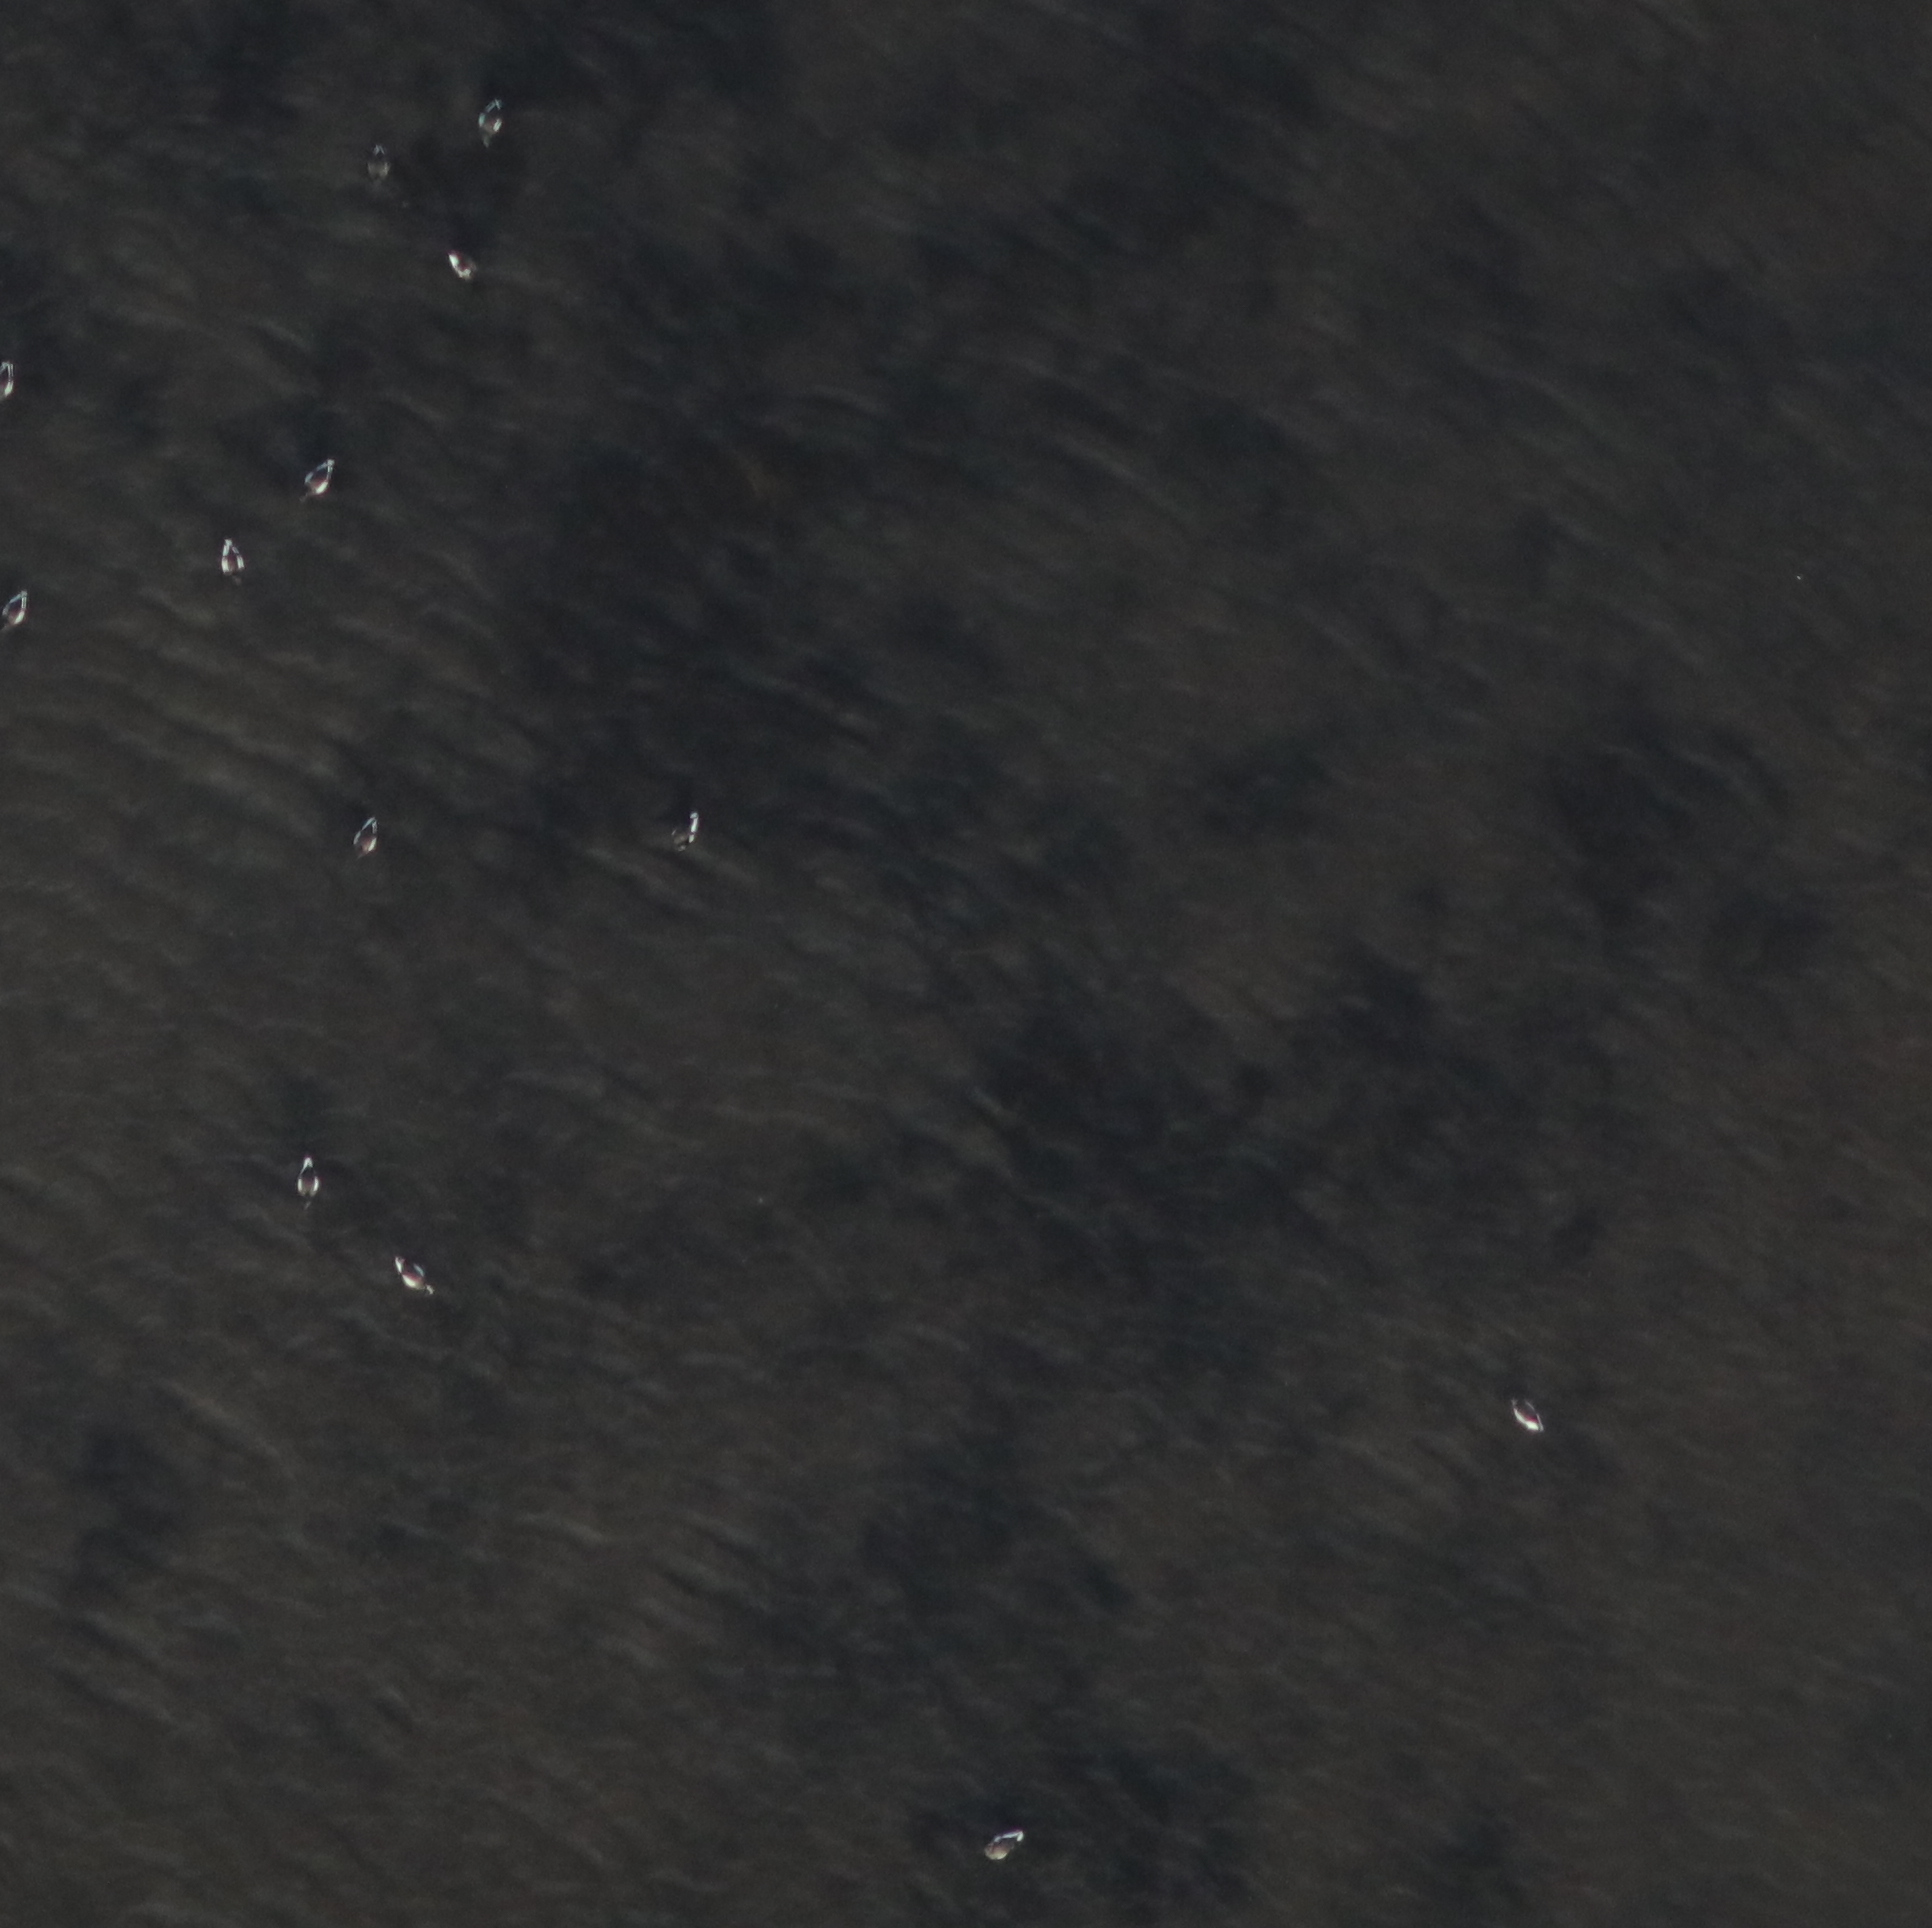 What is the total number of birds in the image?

13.